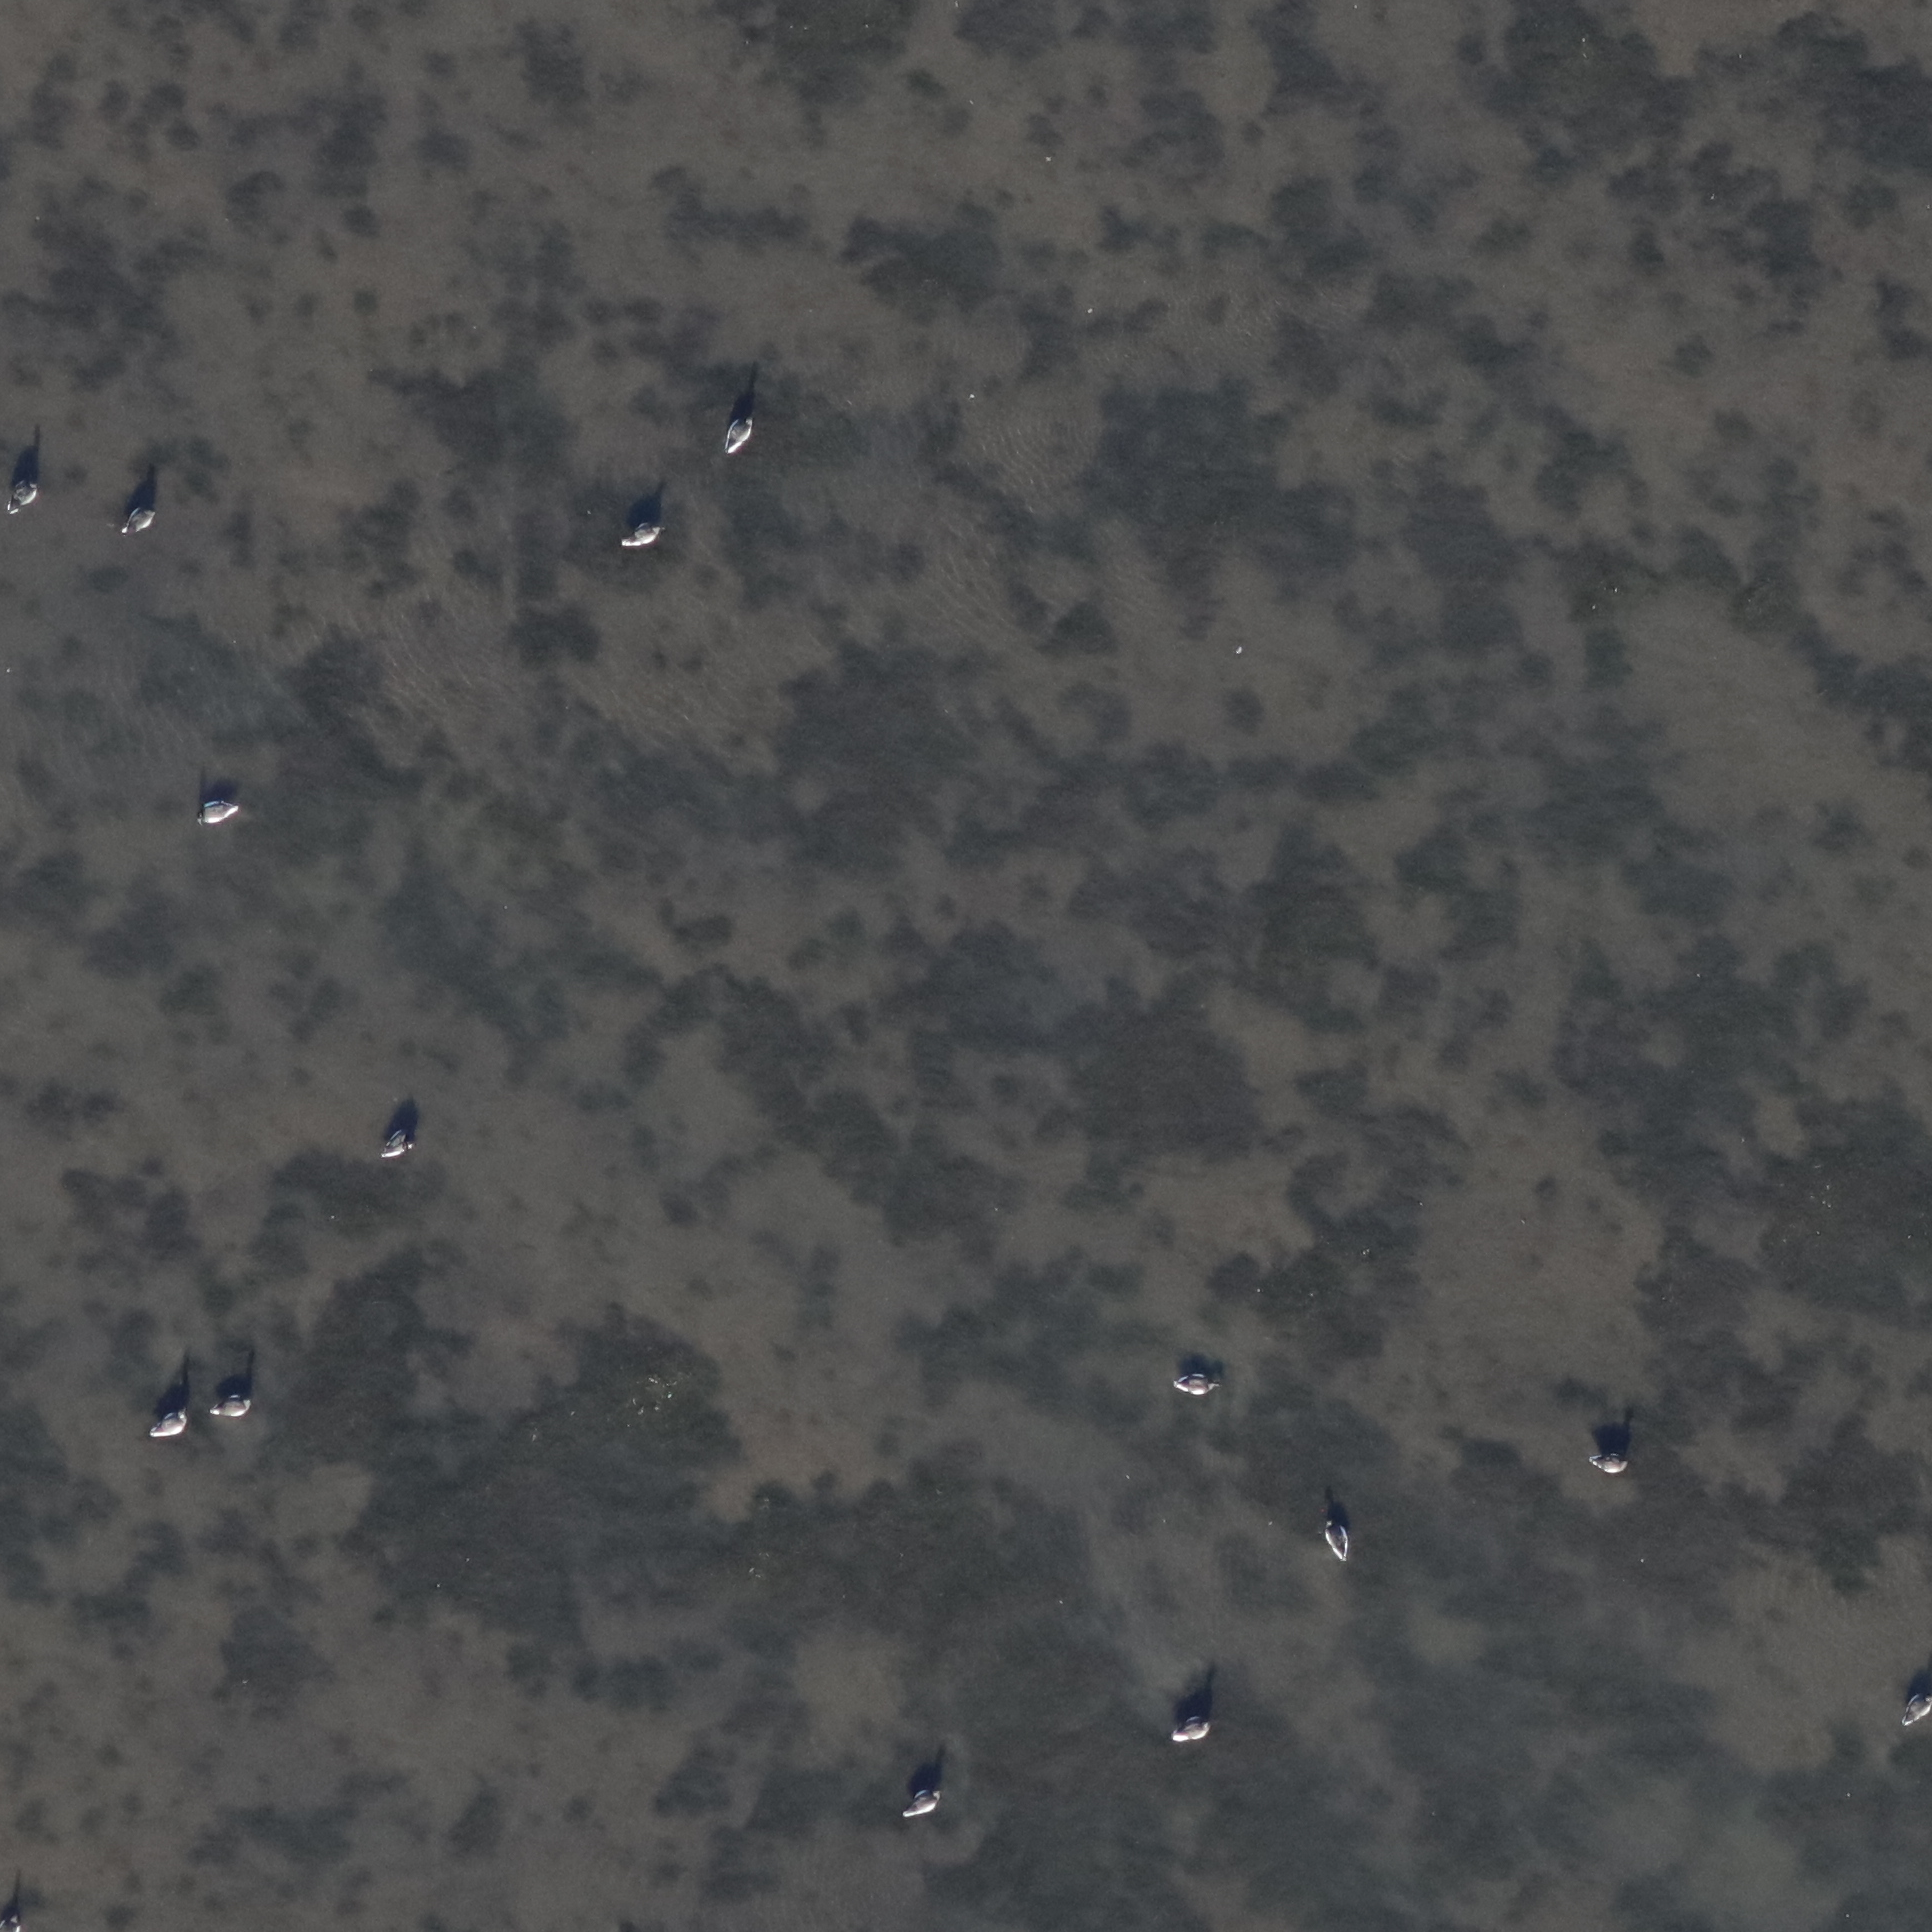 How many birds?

15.